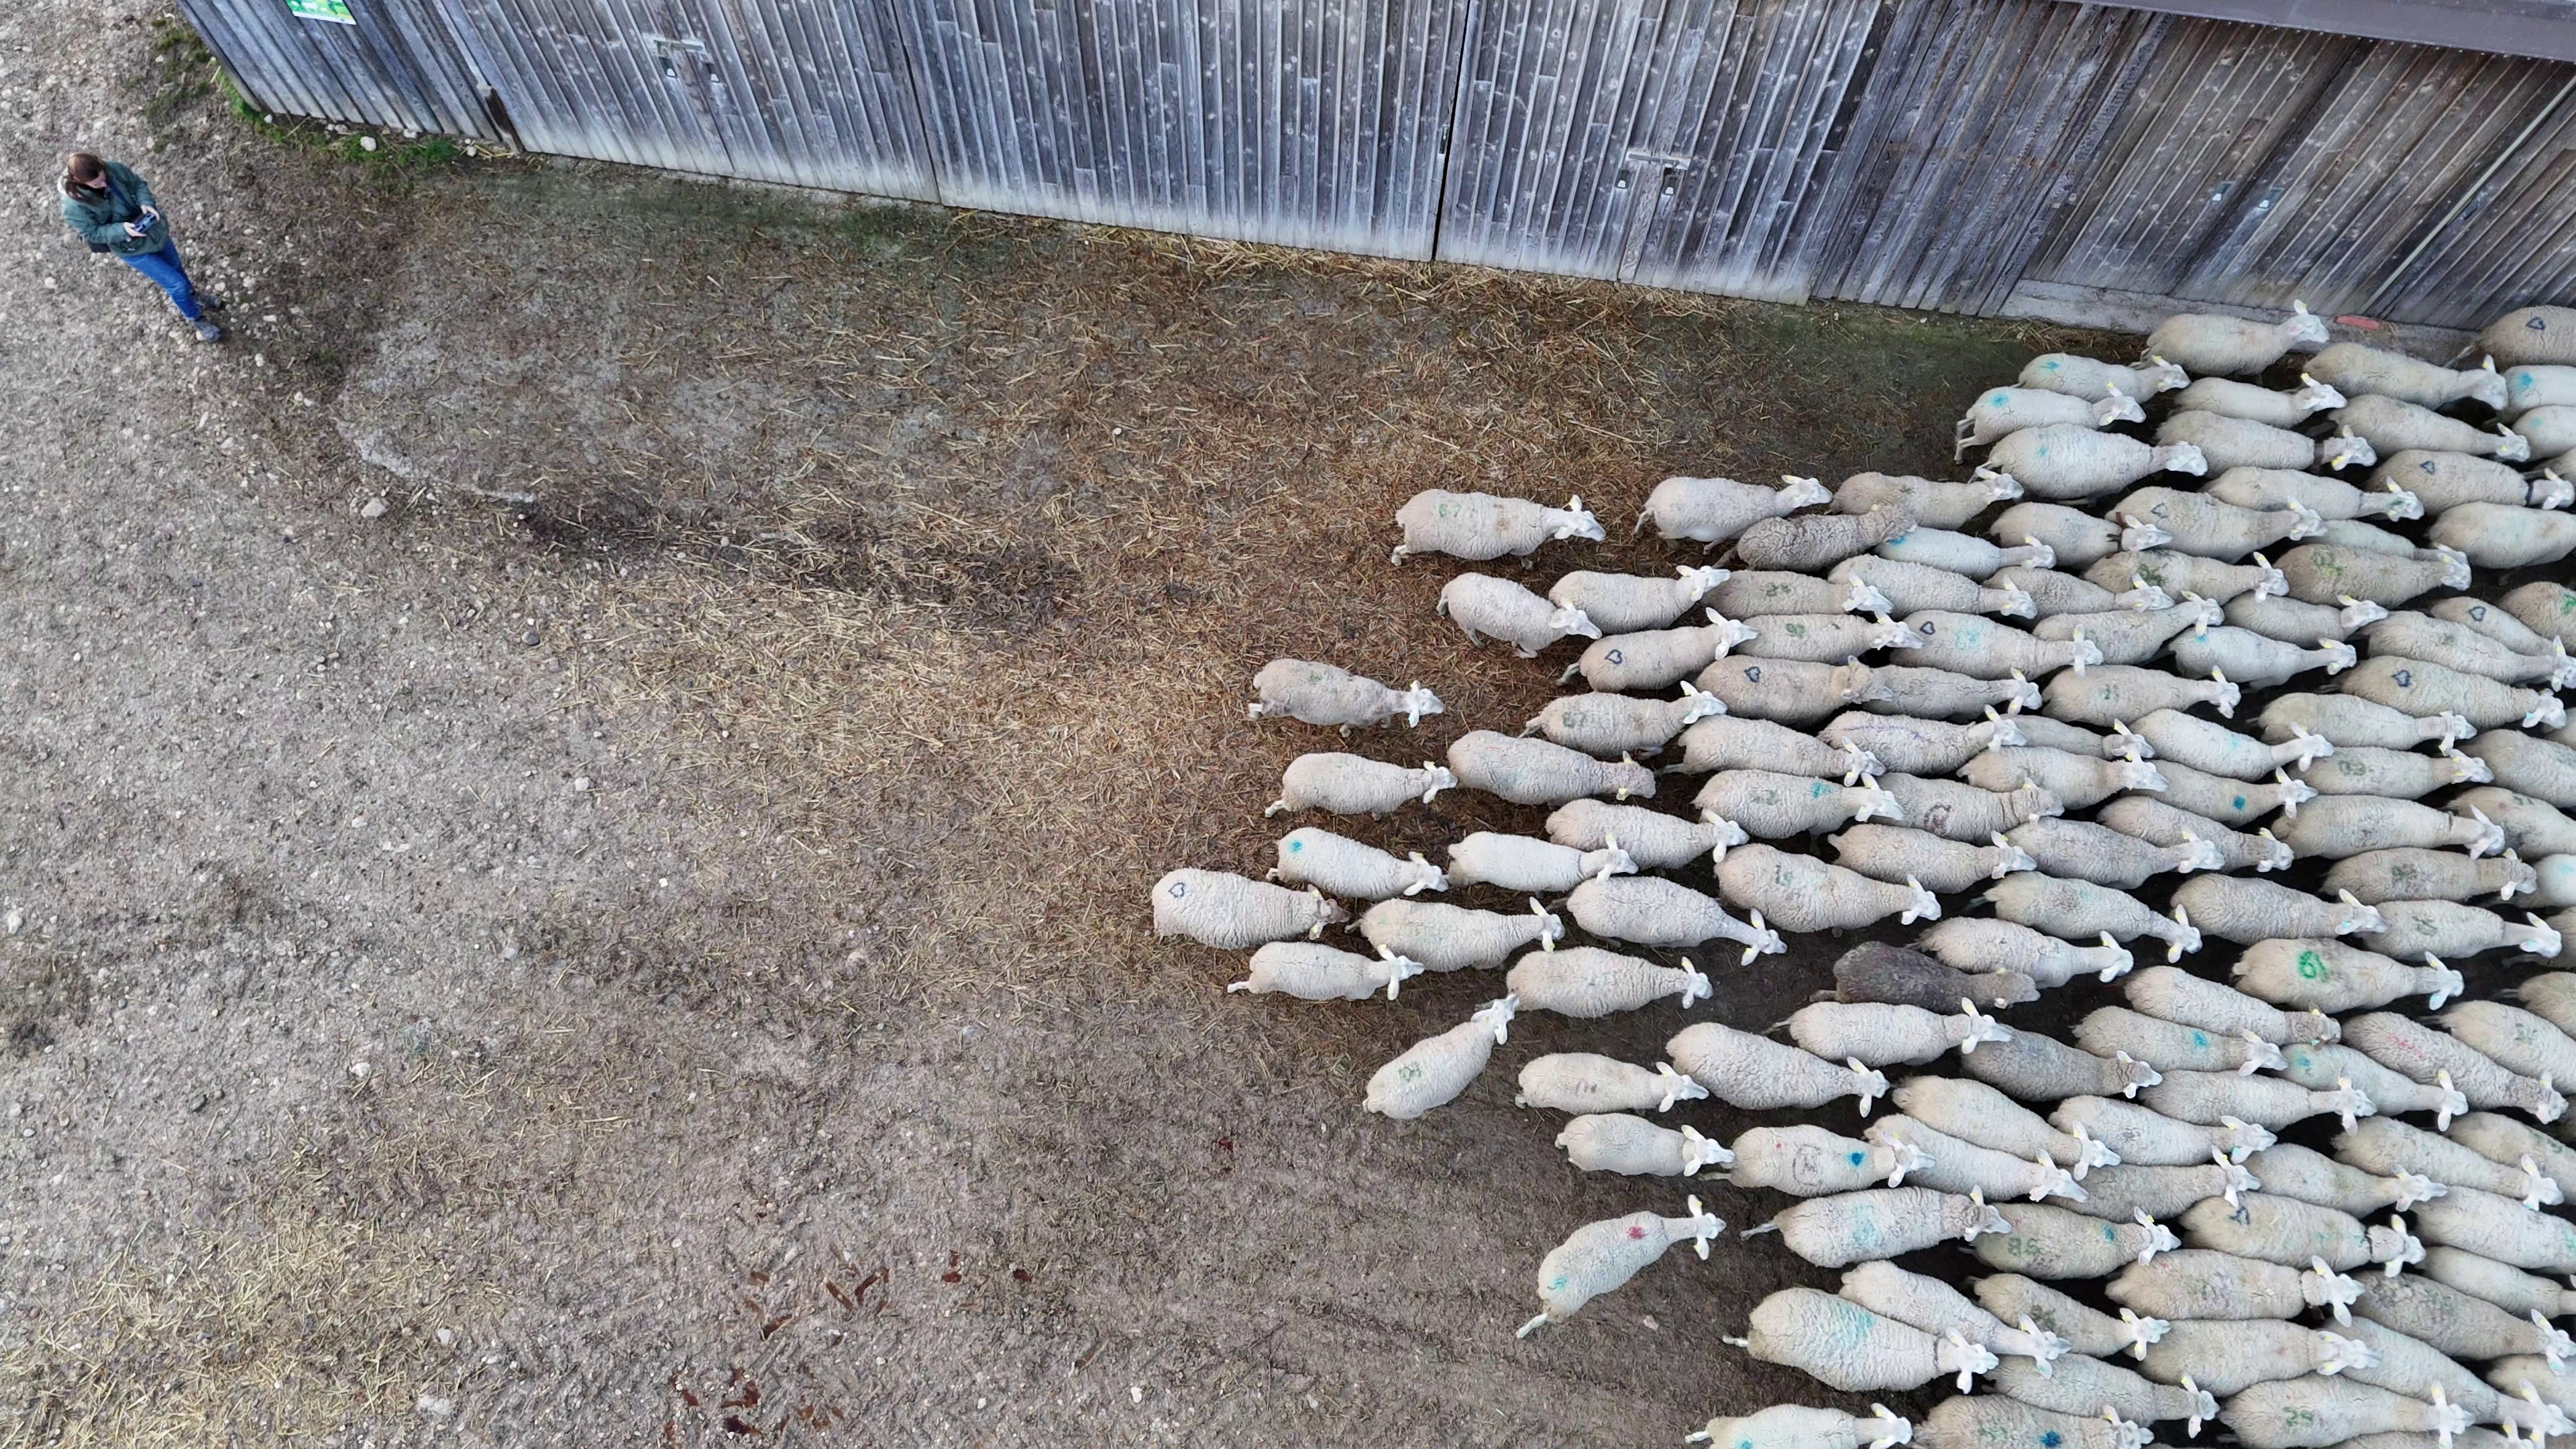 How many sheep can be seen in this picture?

117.